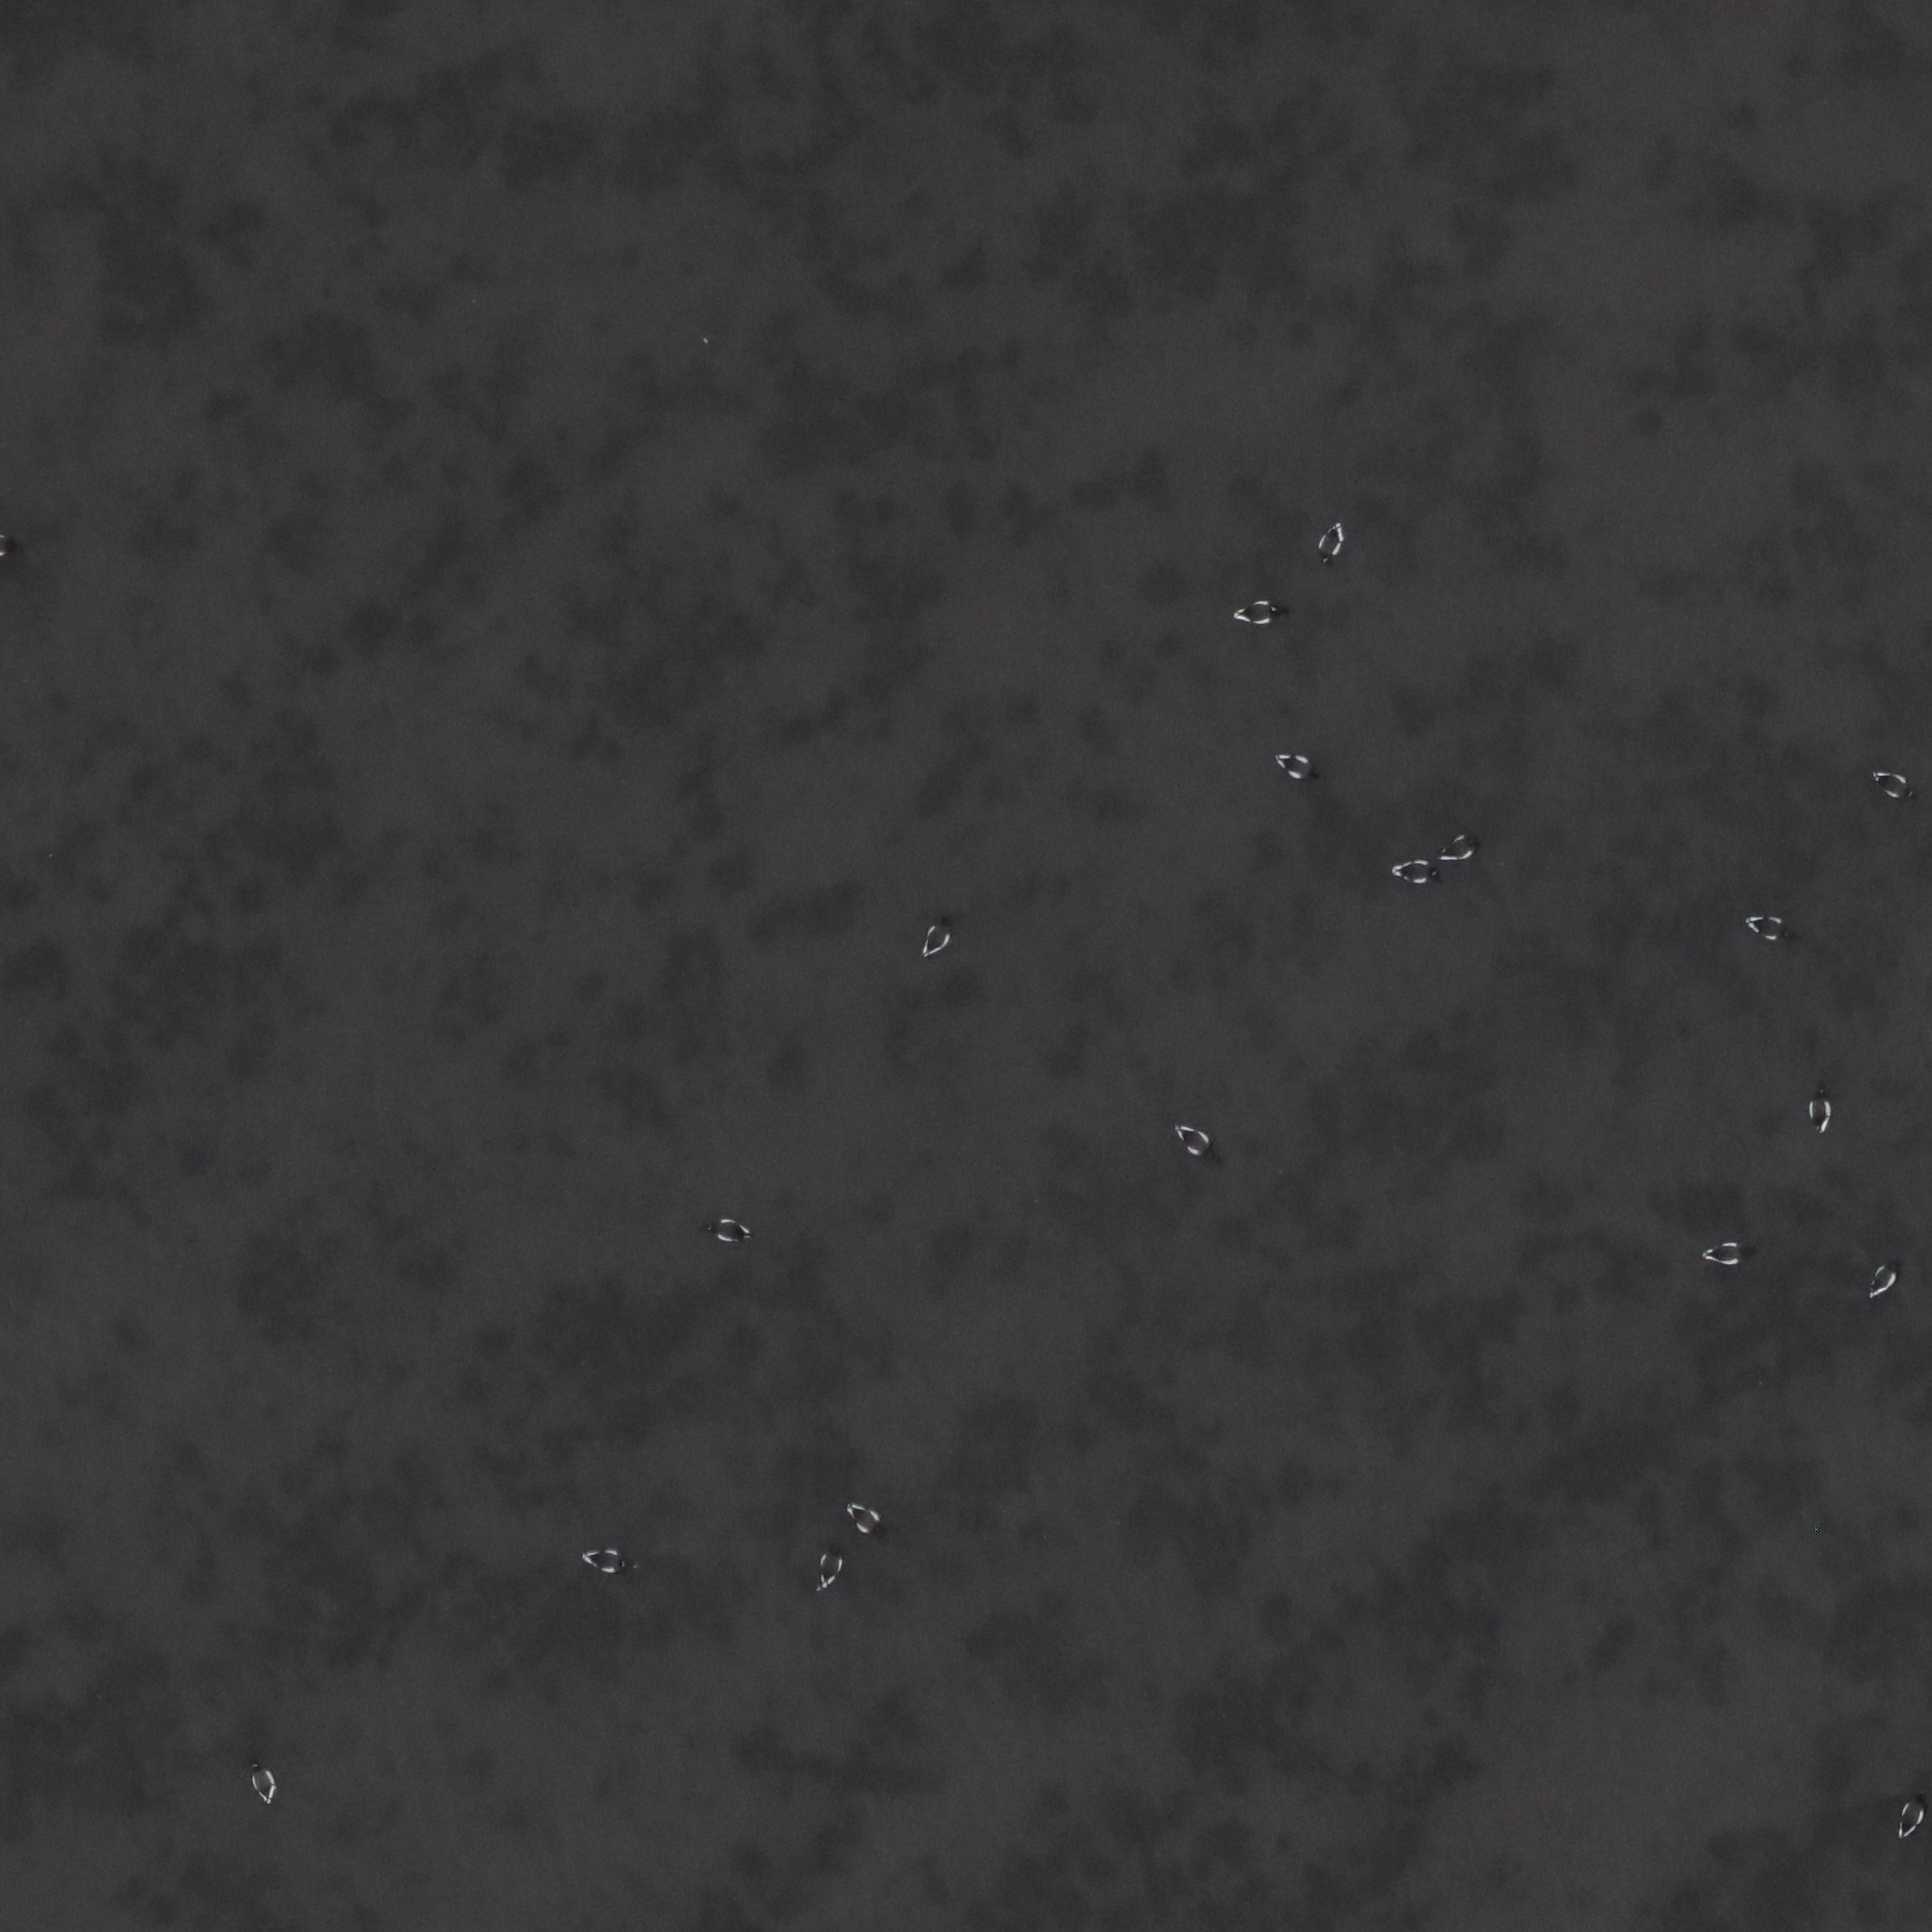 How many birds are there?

18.